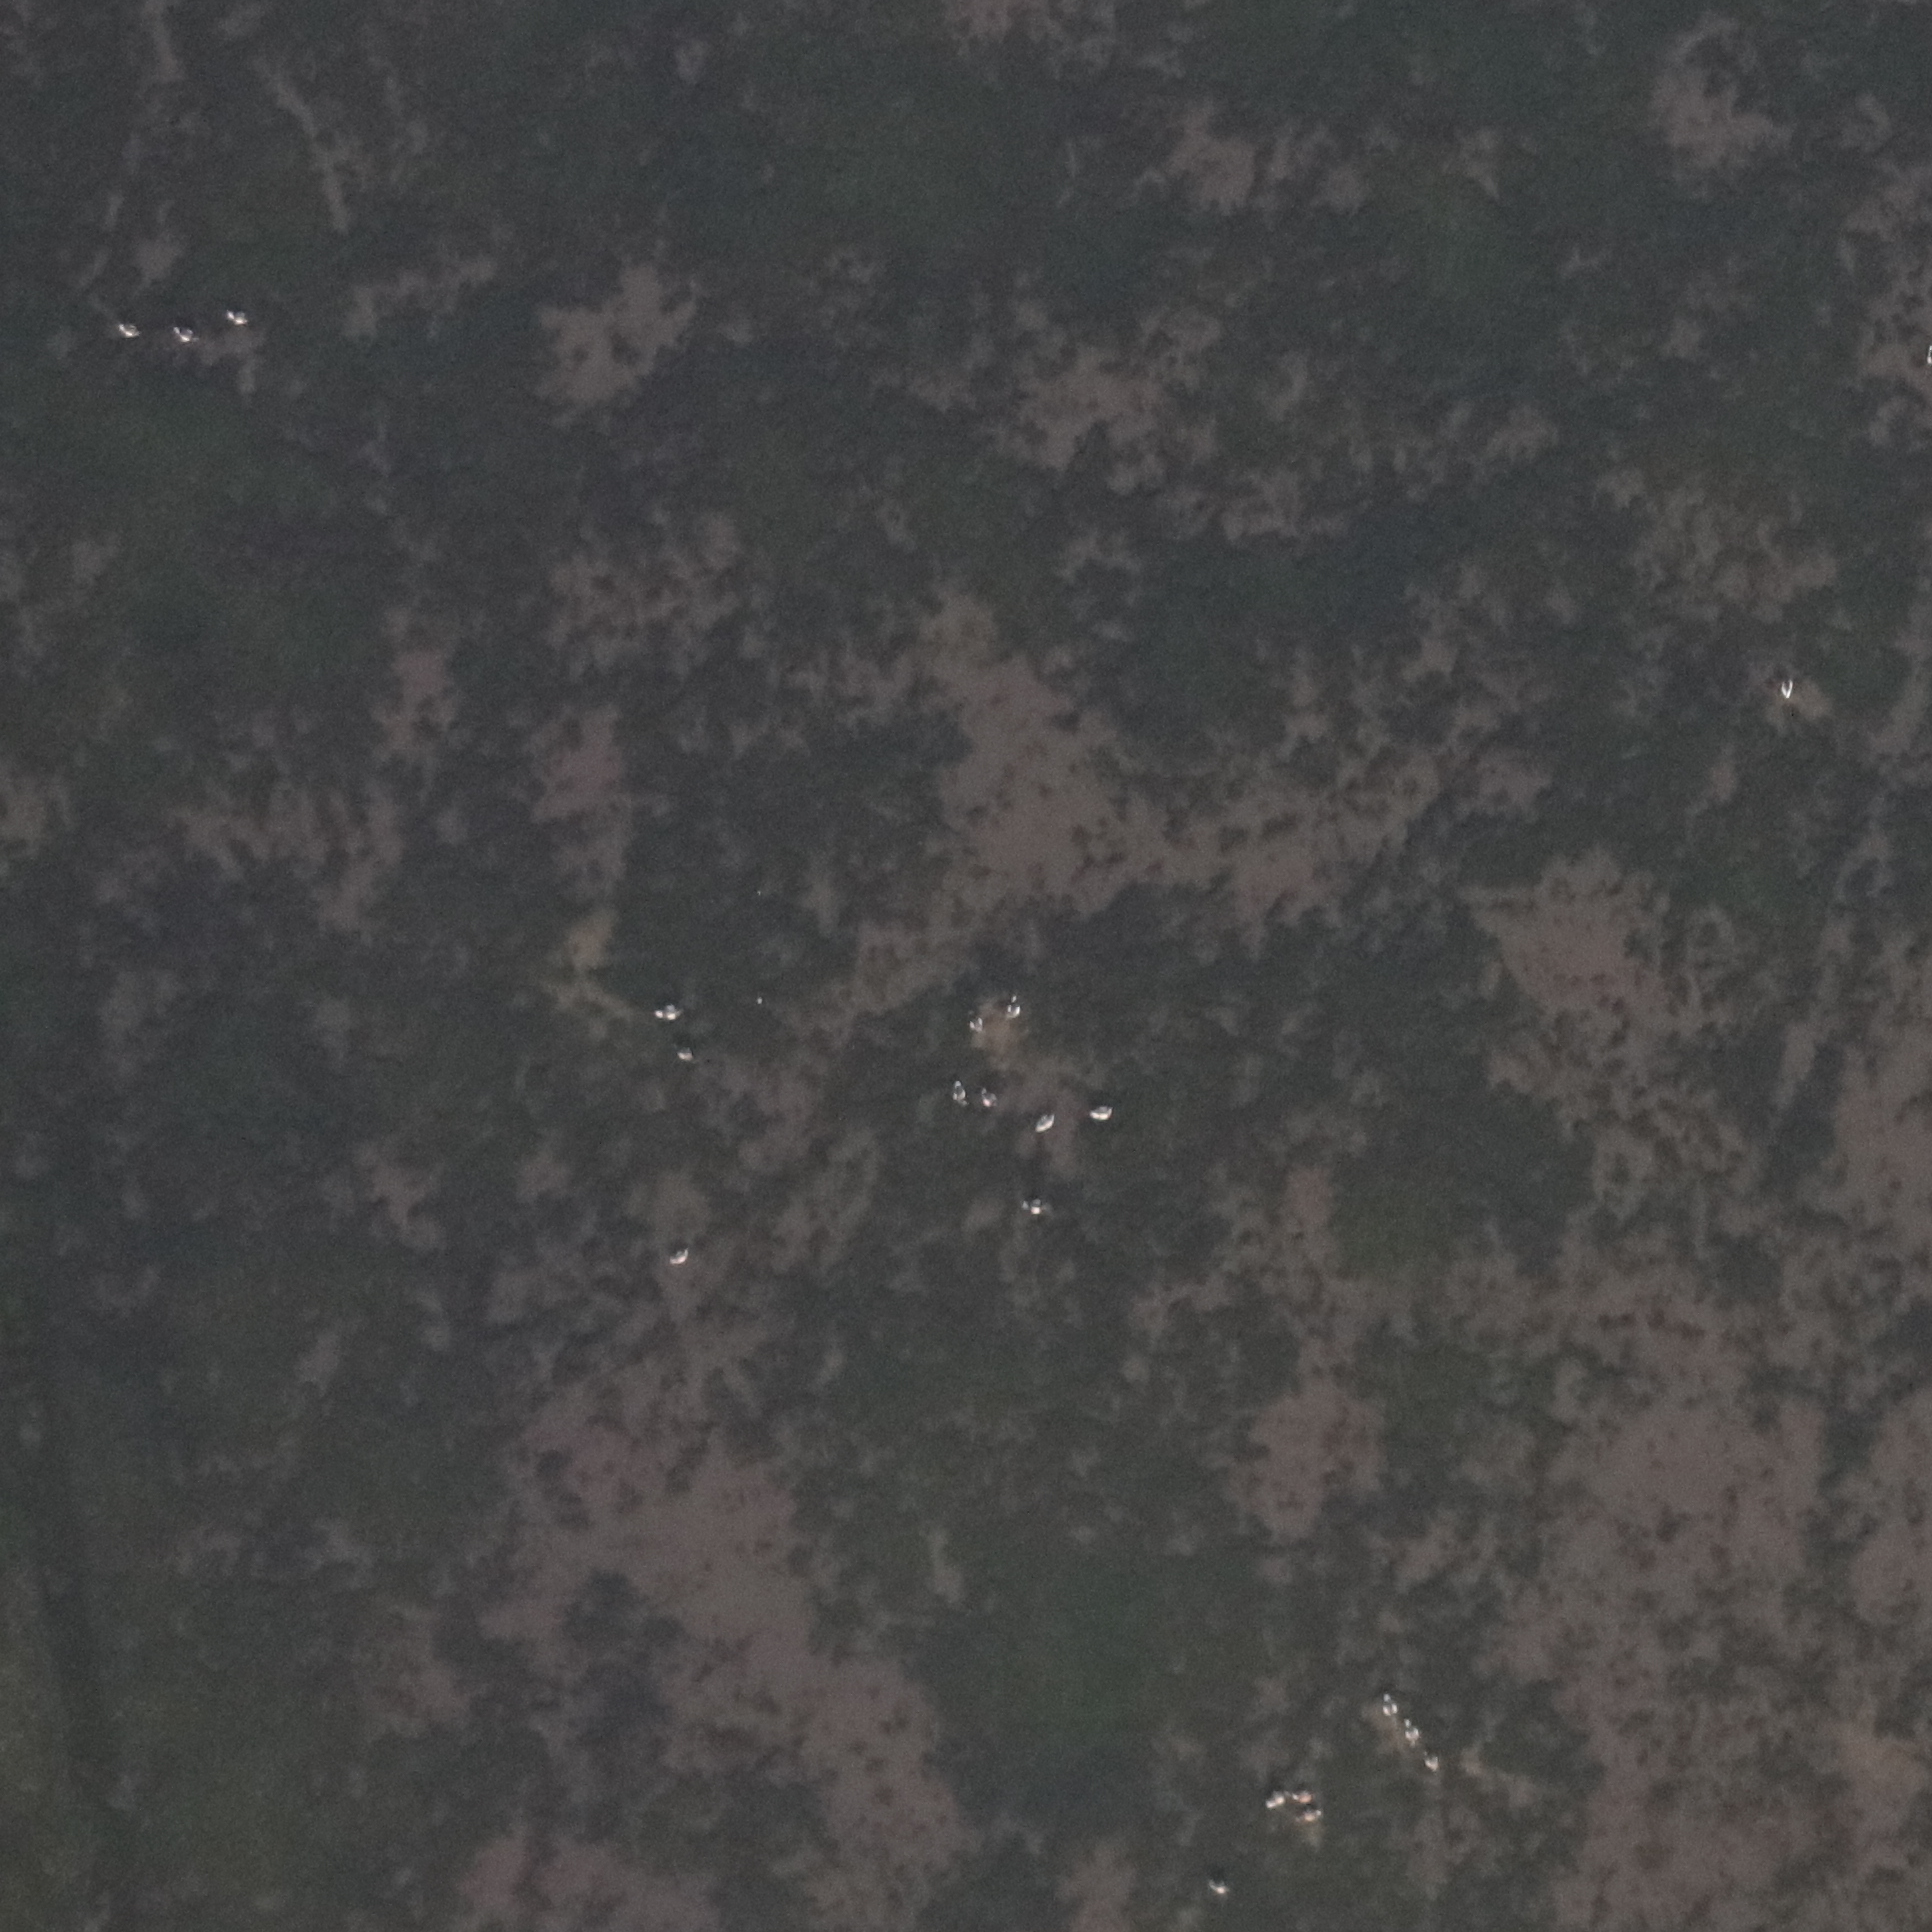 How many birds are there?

21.